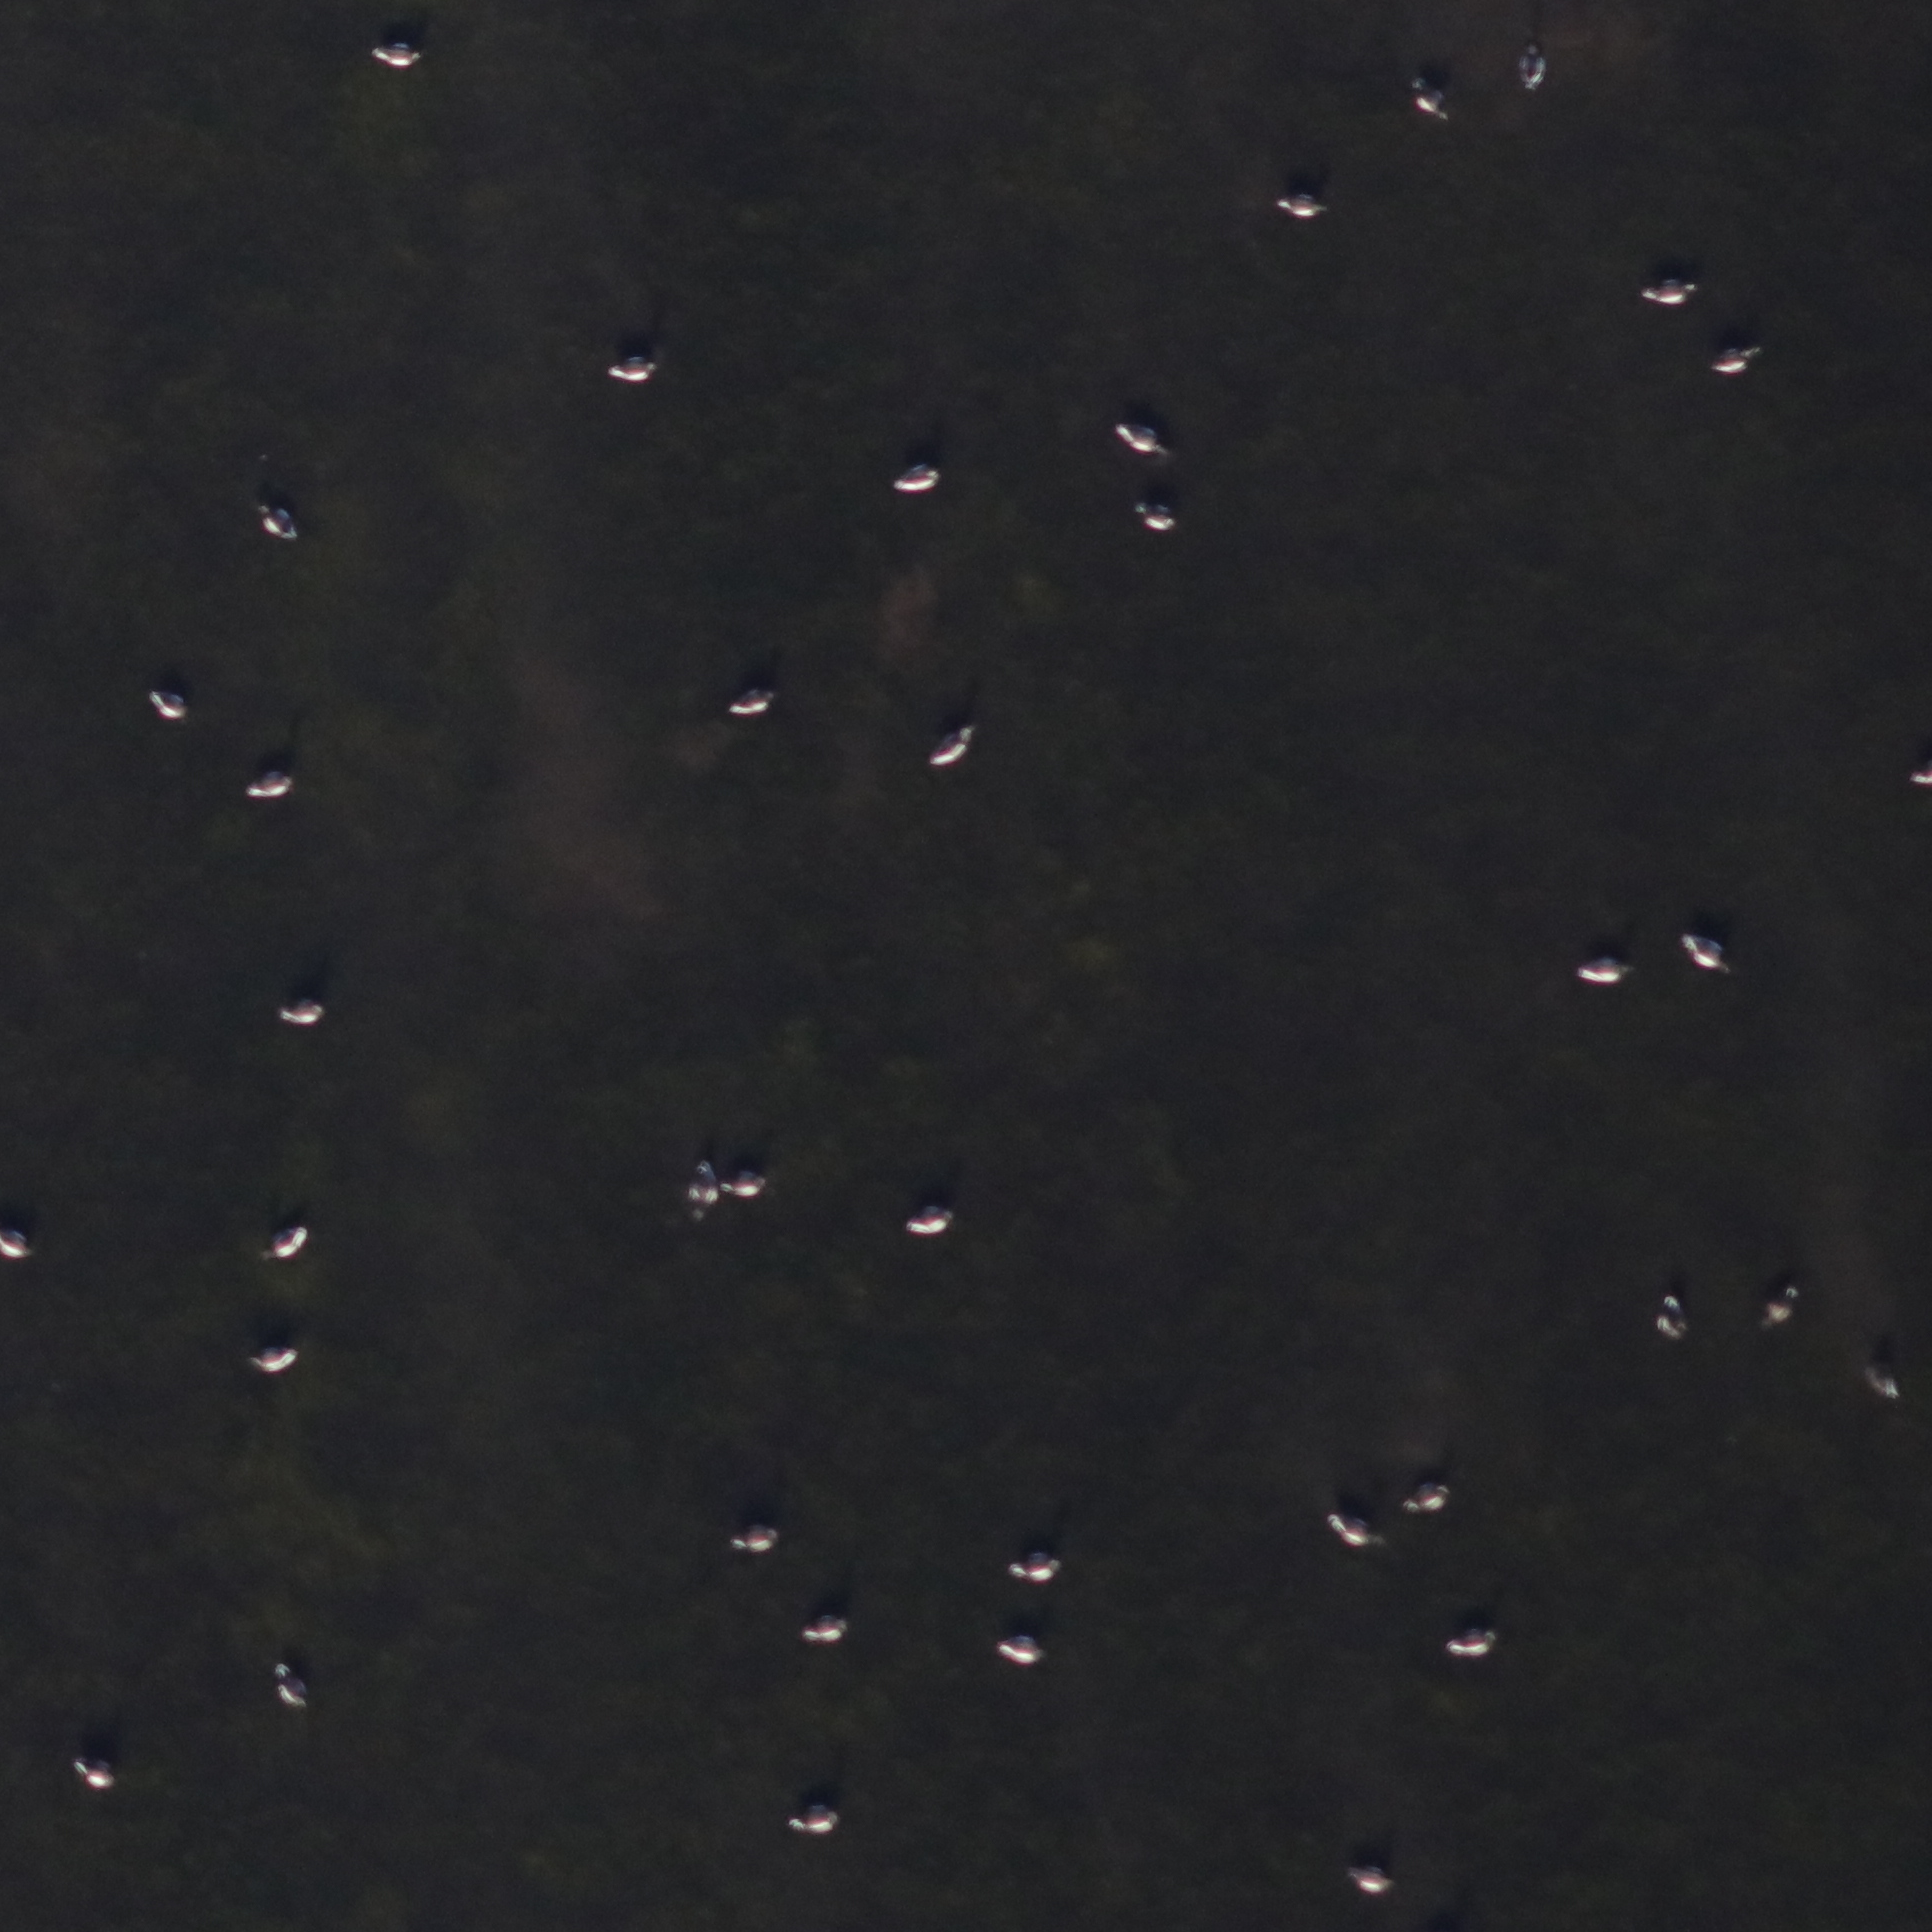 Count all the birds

38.